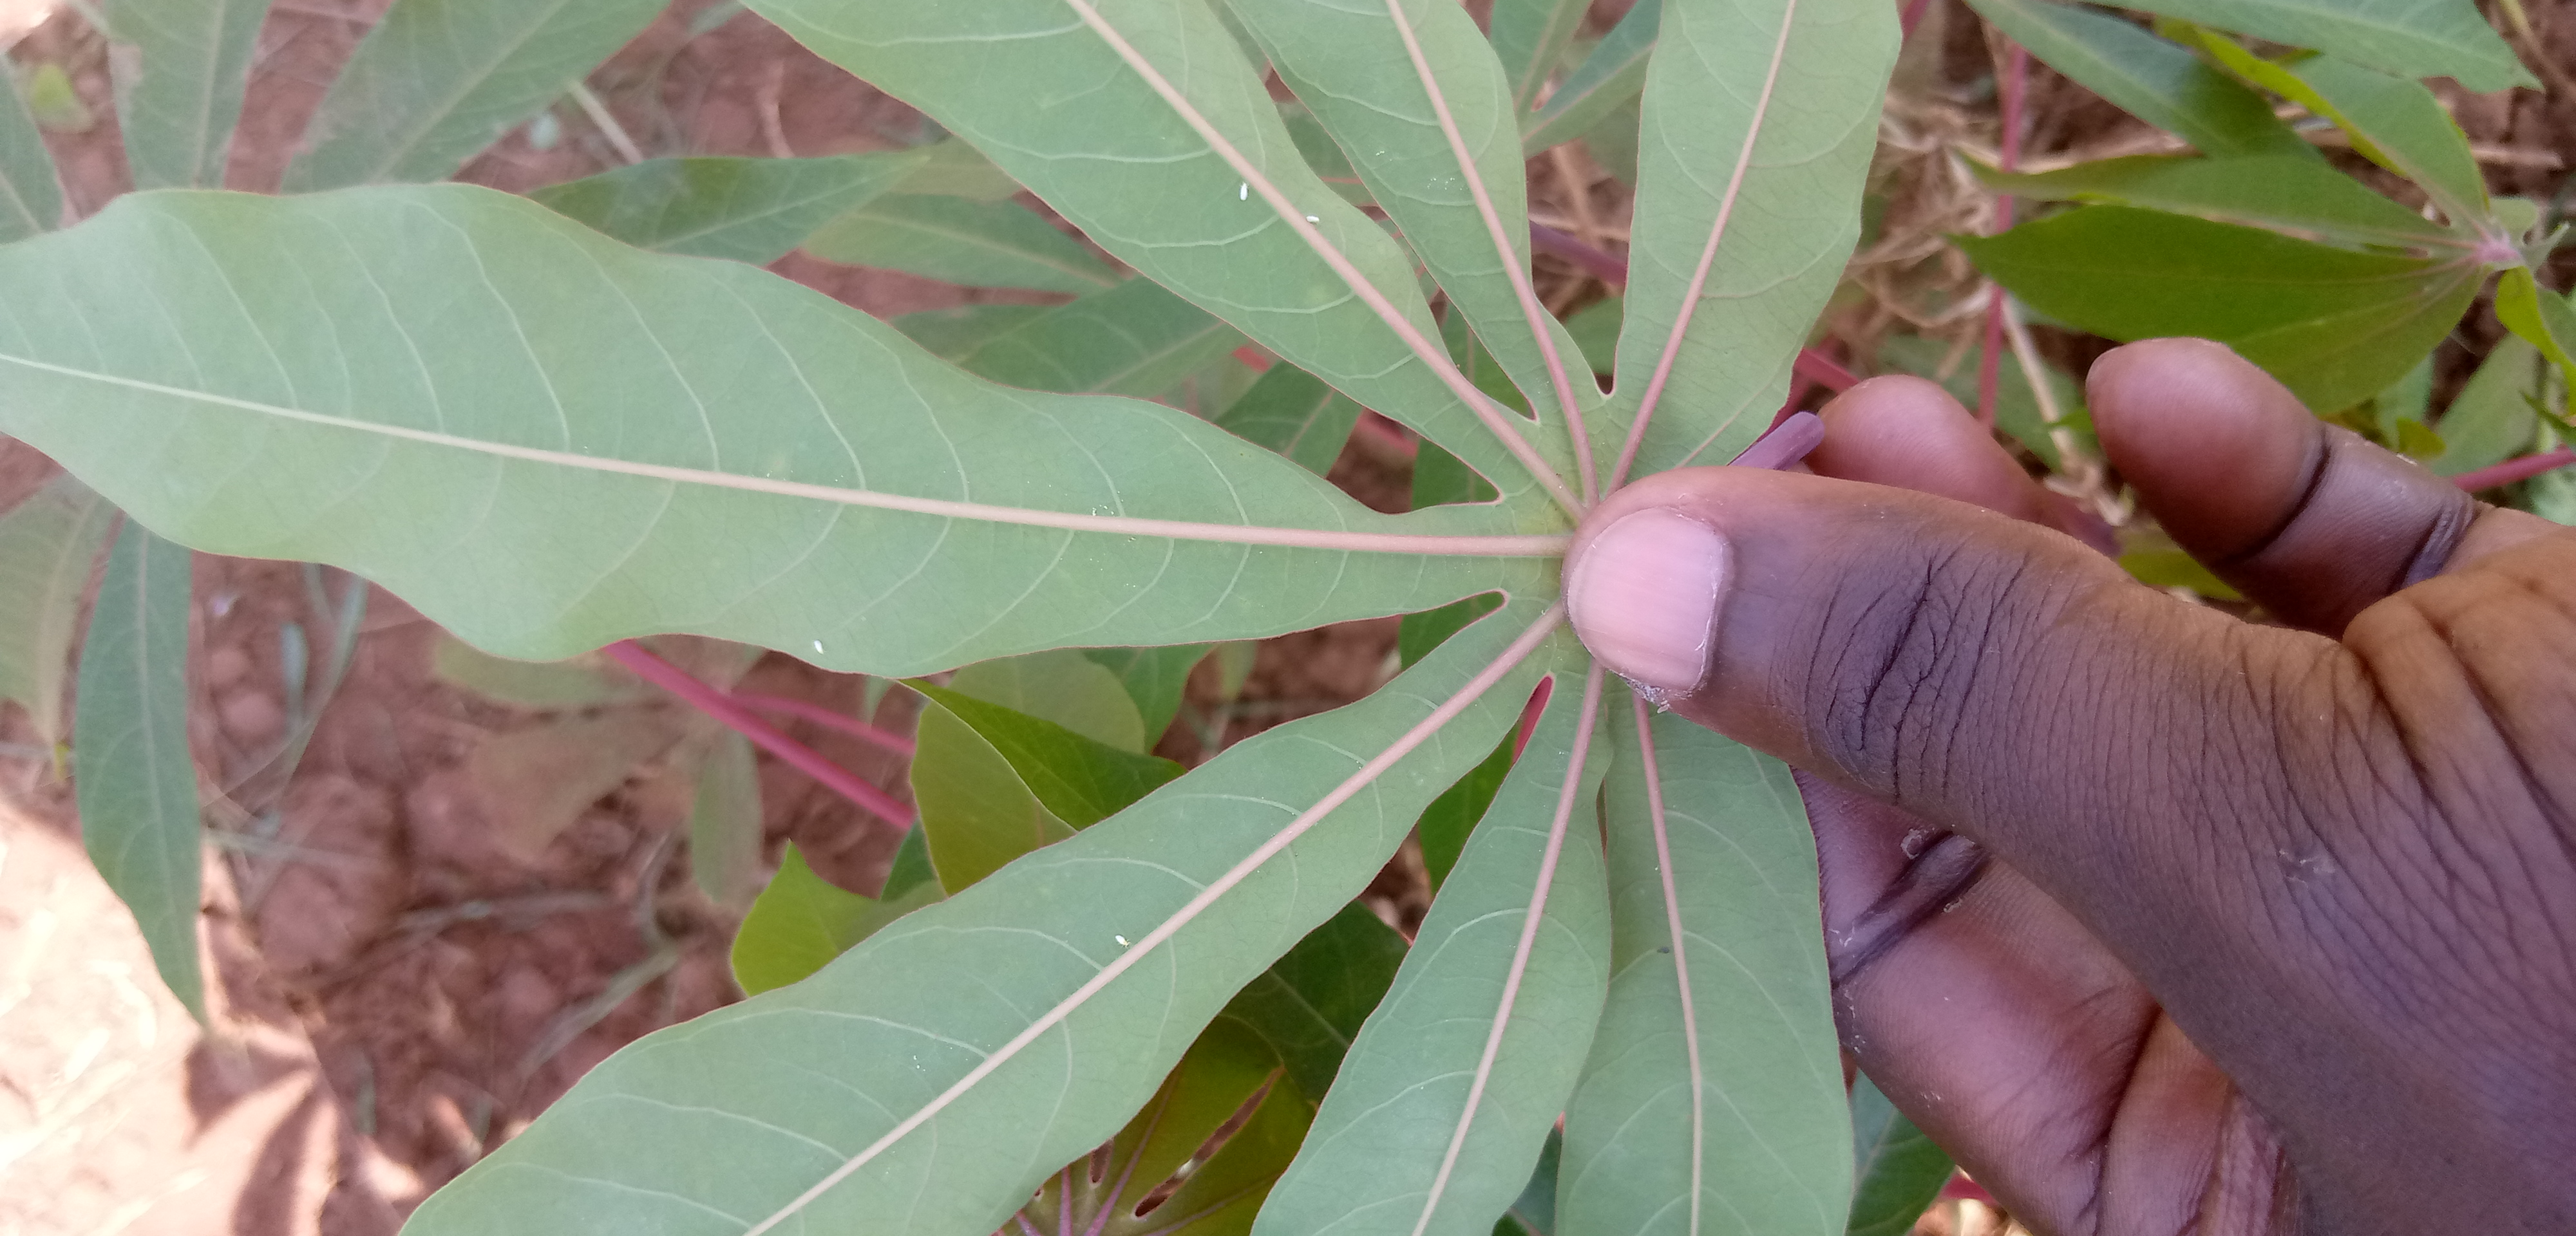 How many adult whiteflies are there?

4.